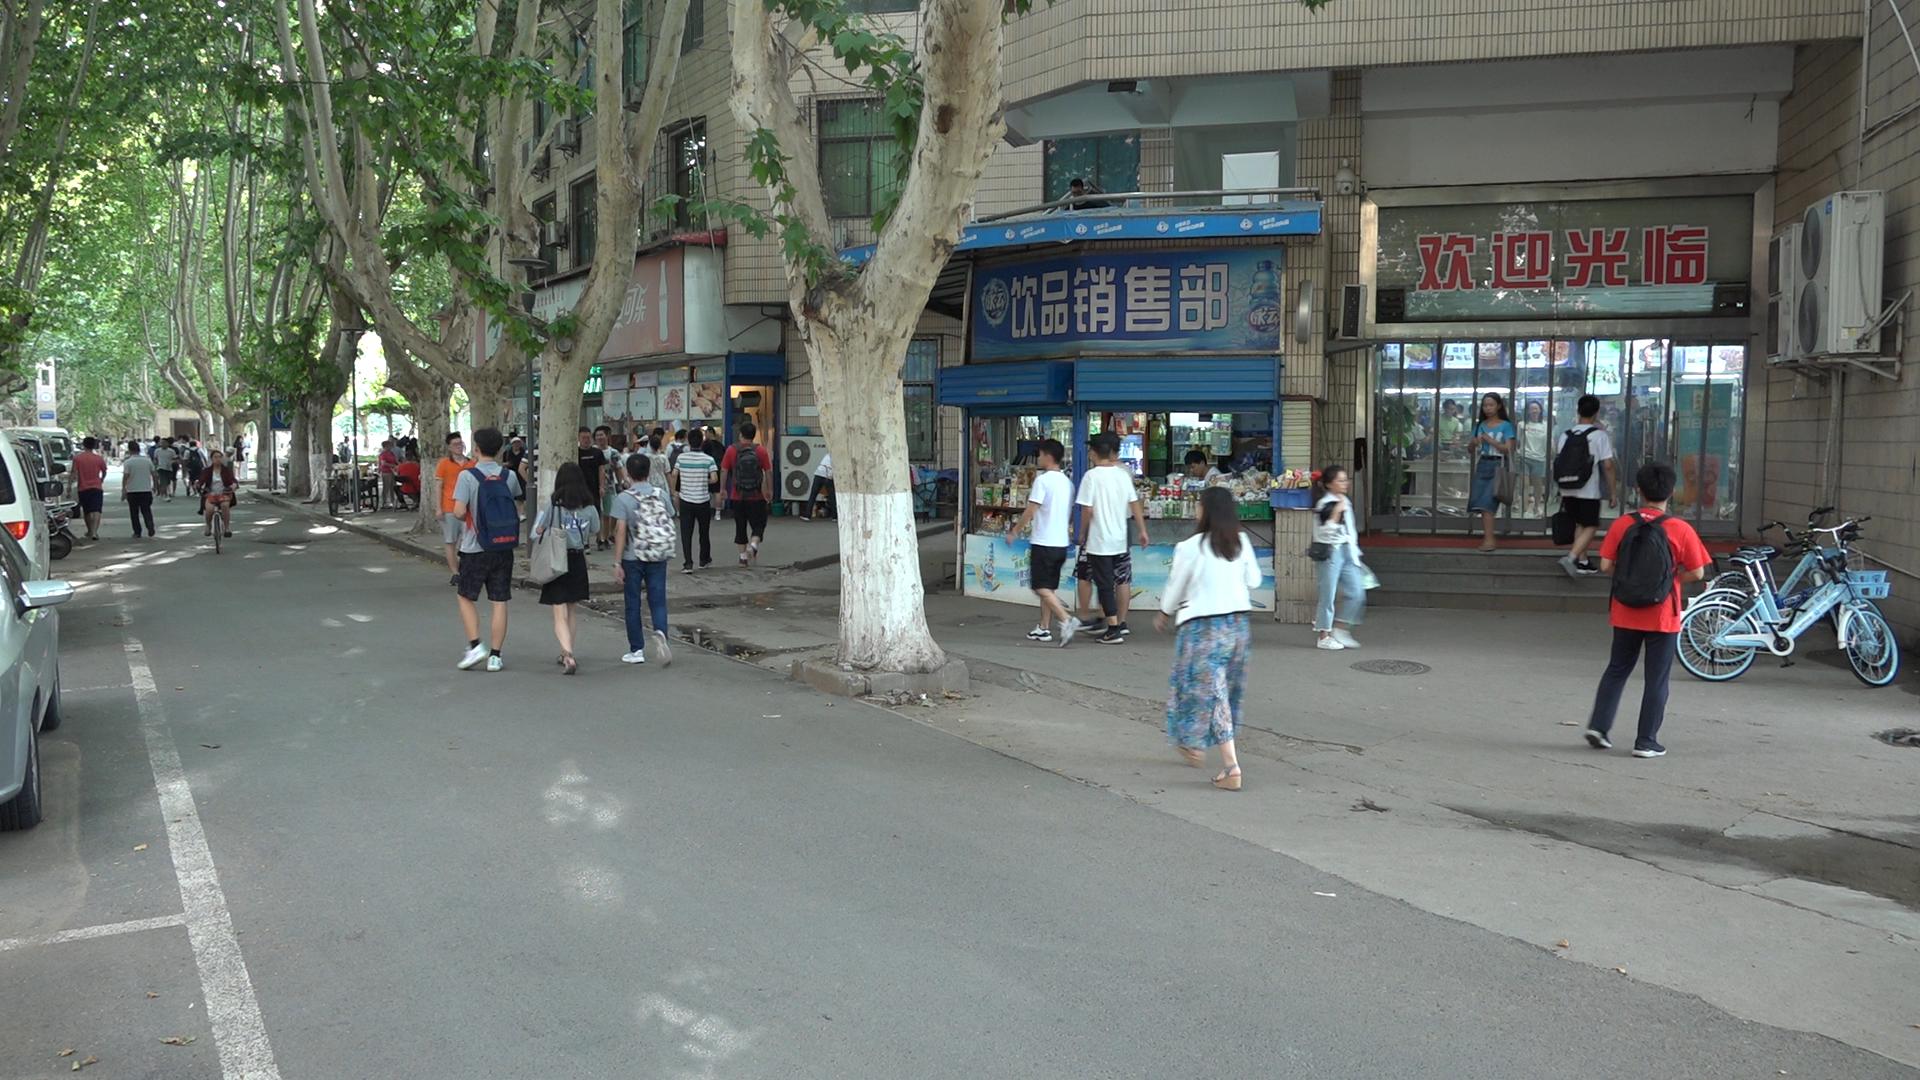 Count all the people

46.